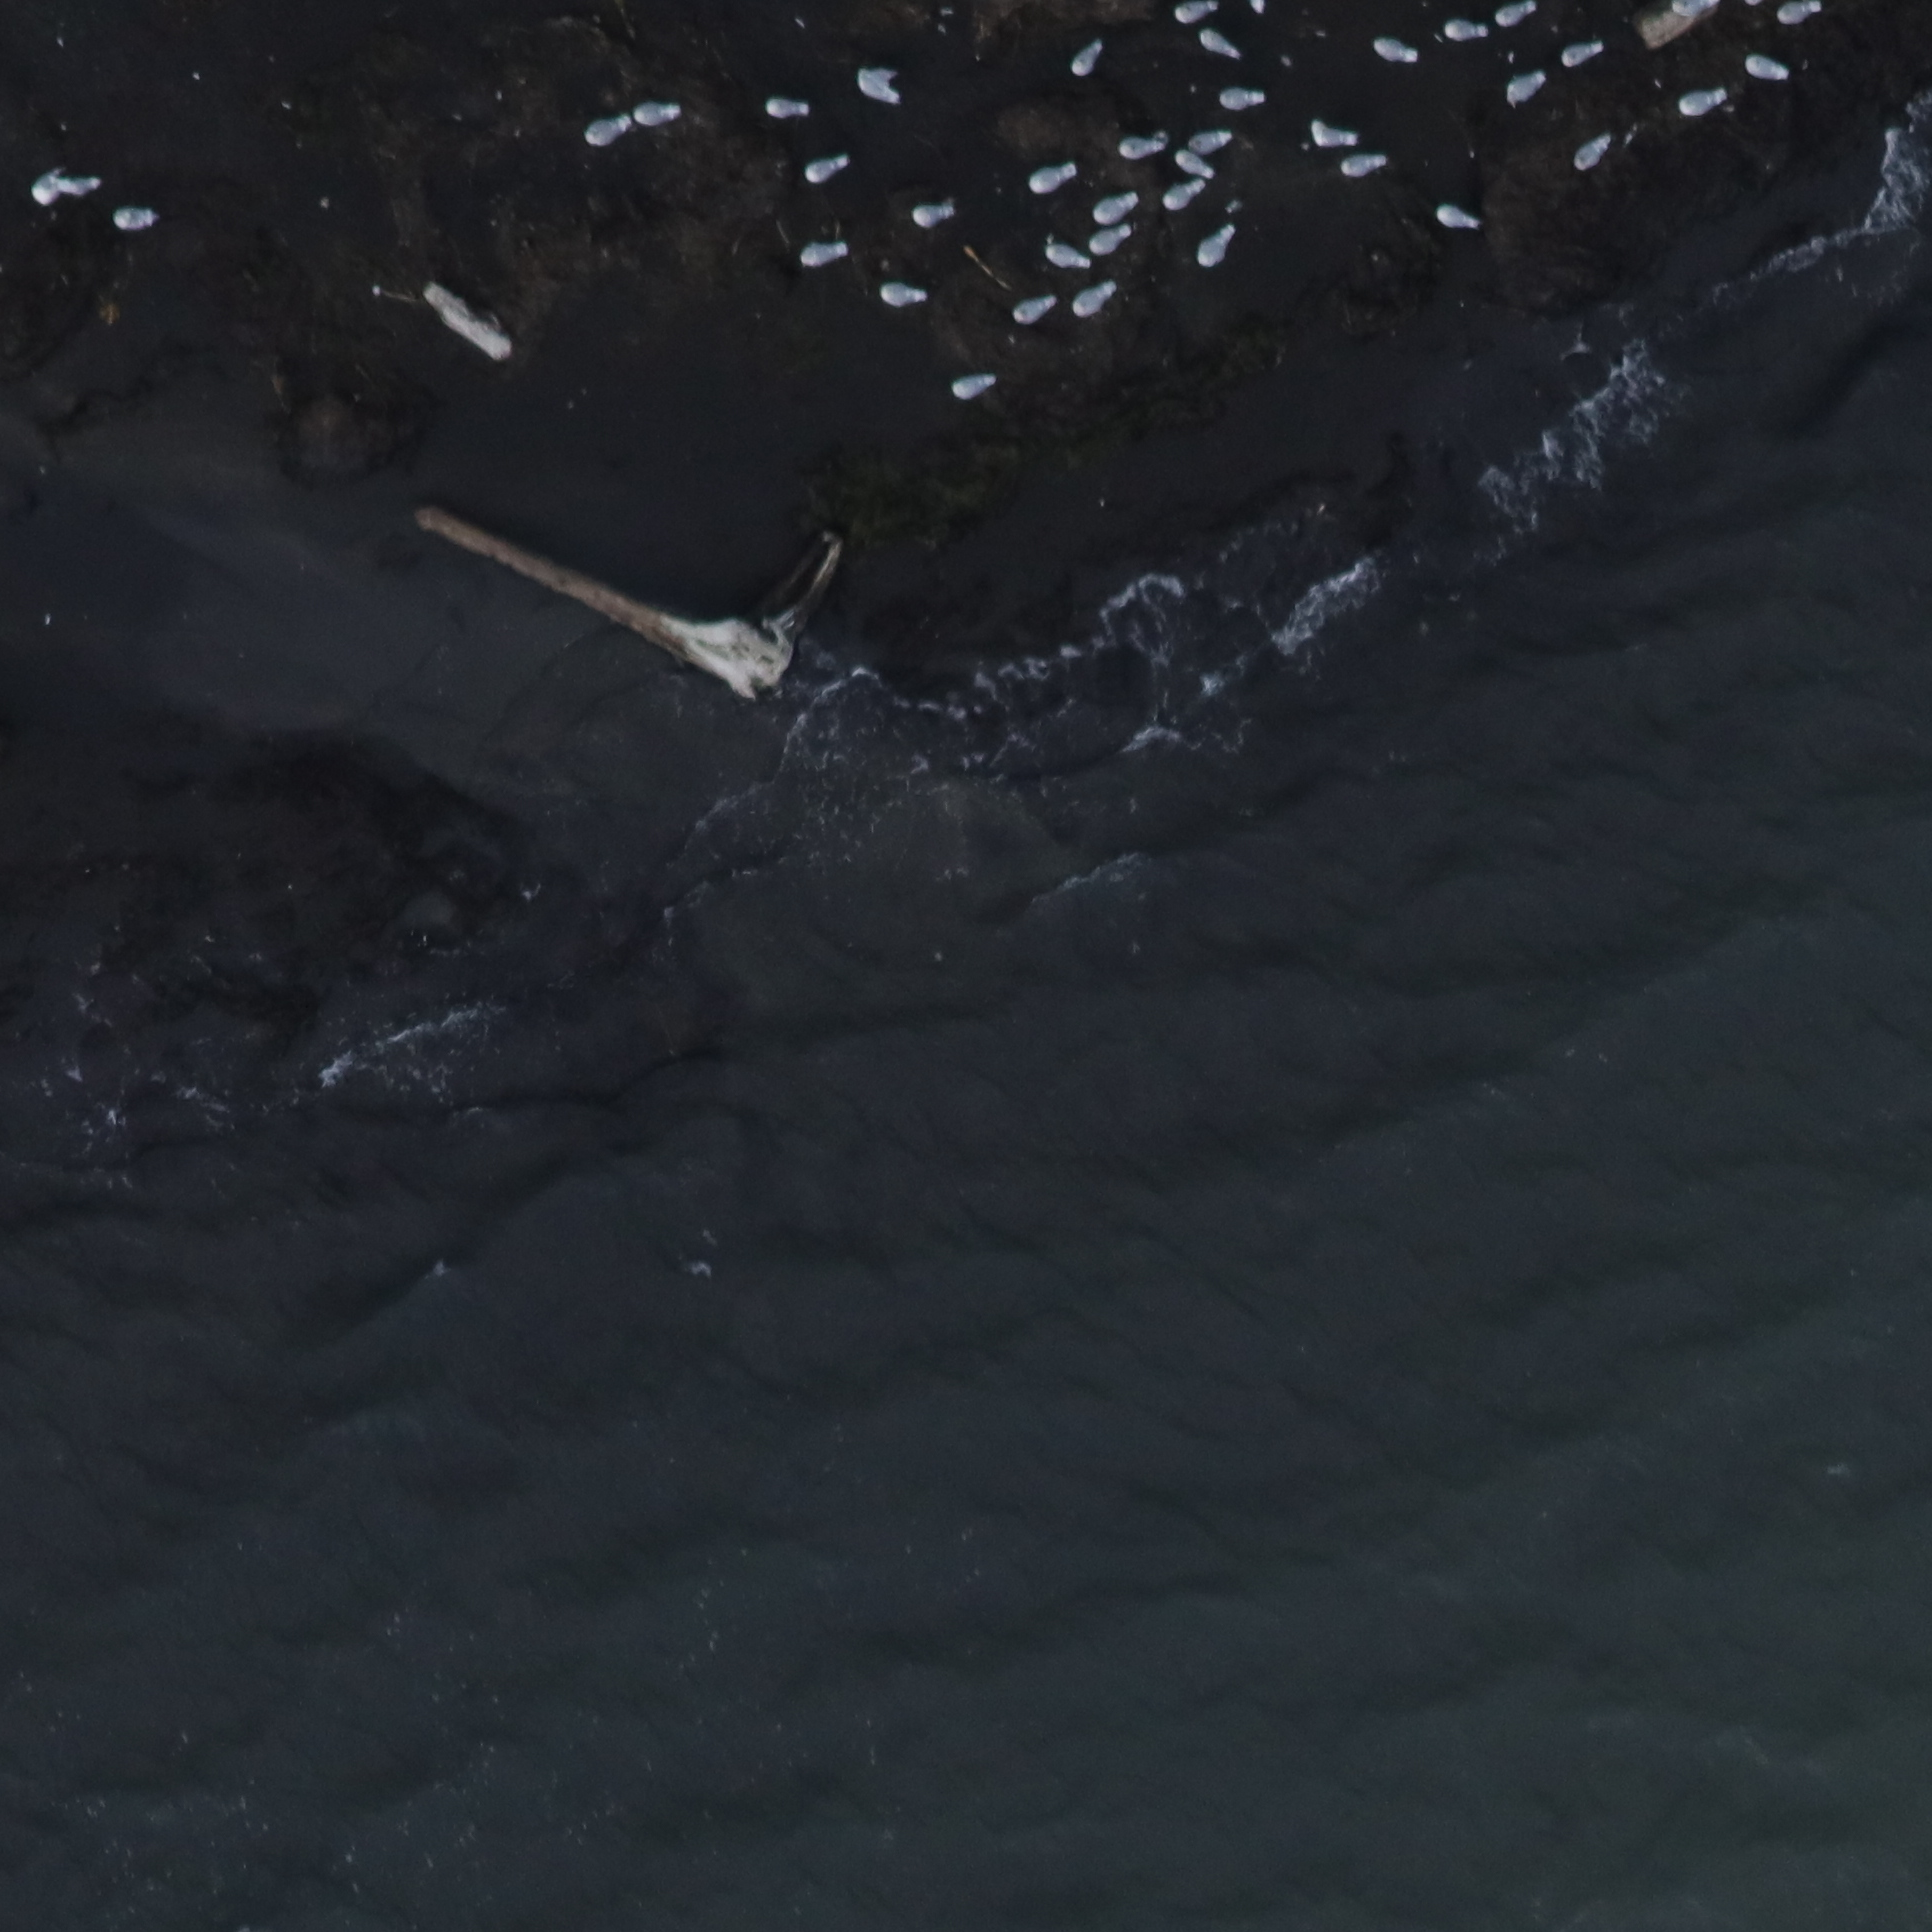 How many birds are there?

40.